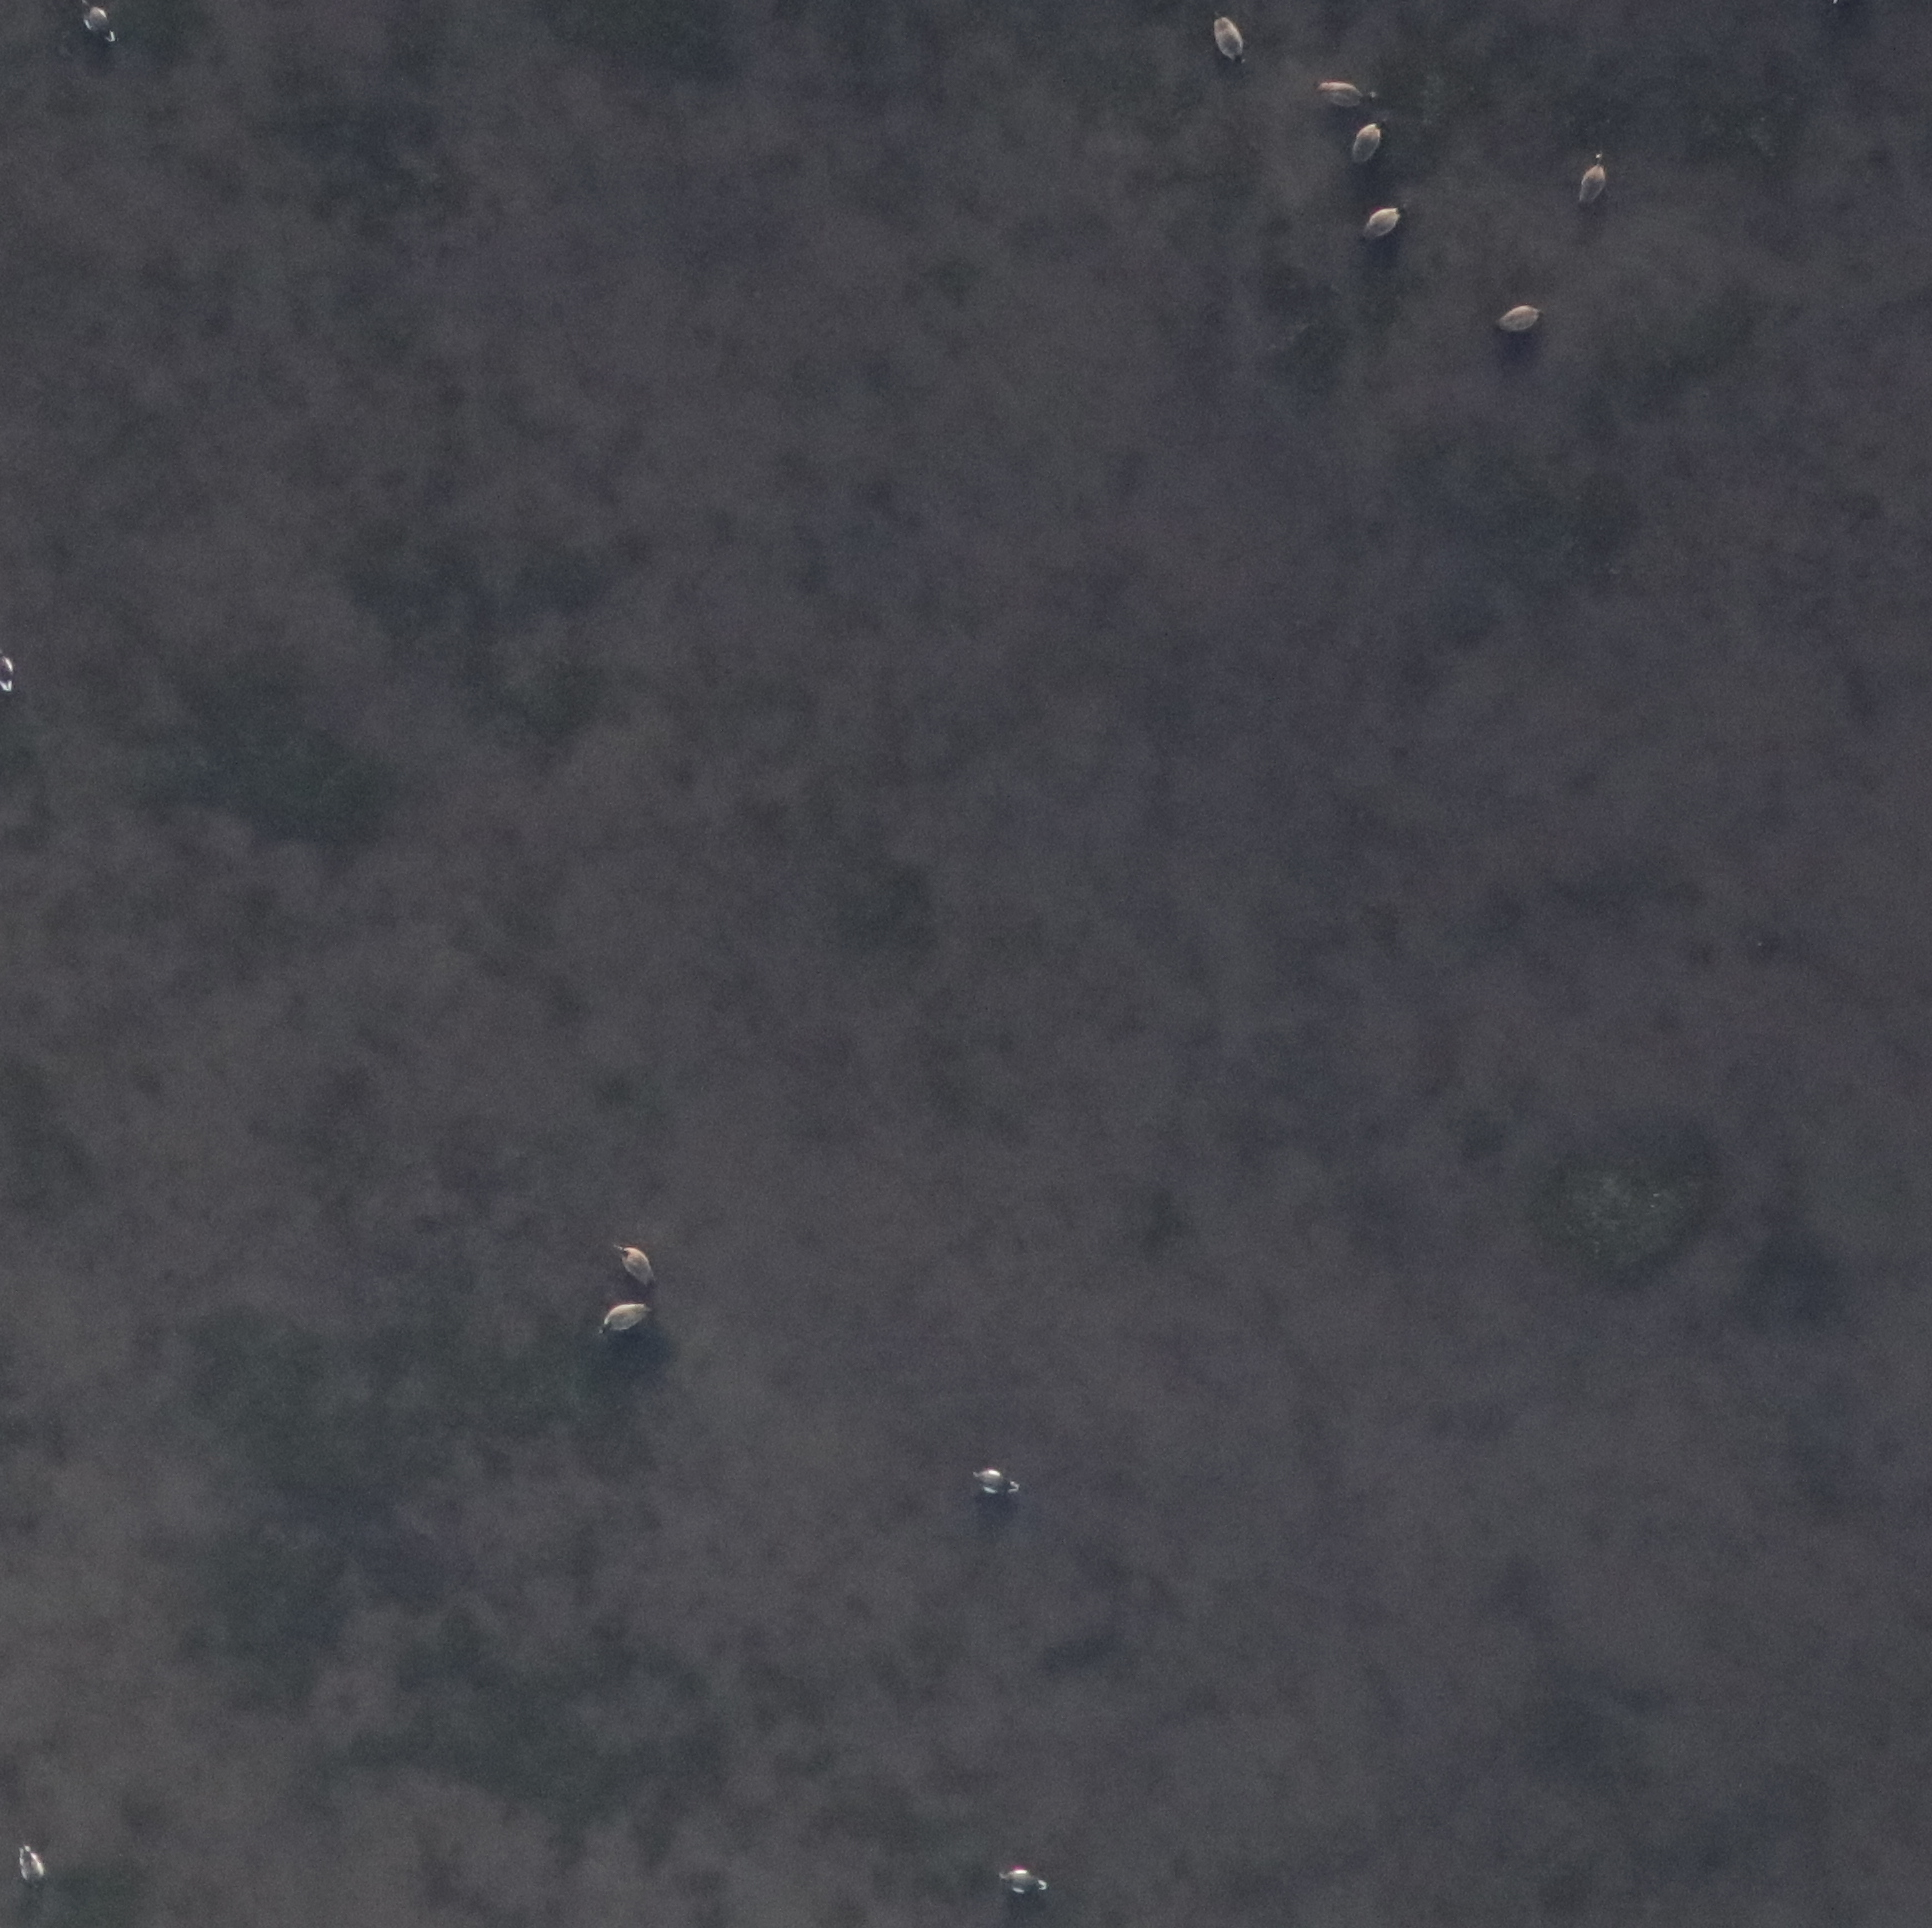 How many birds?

13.